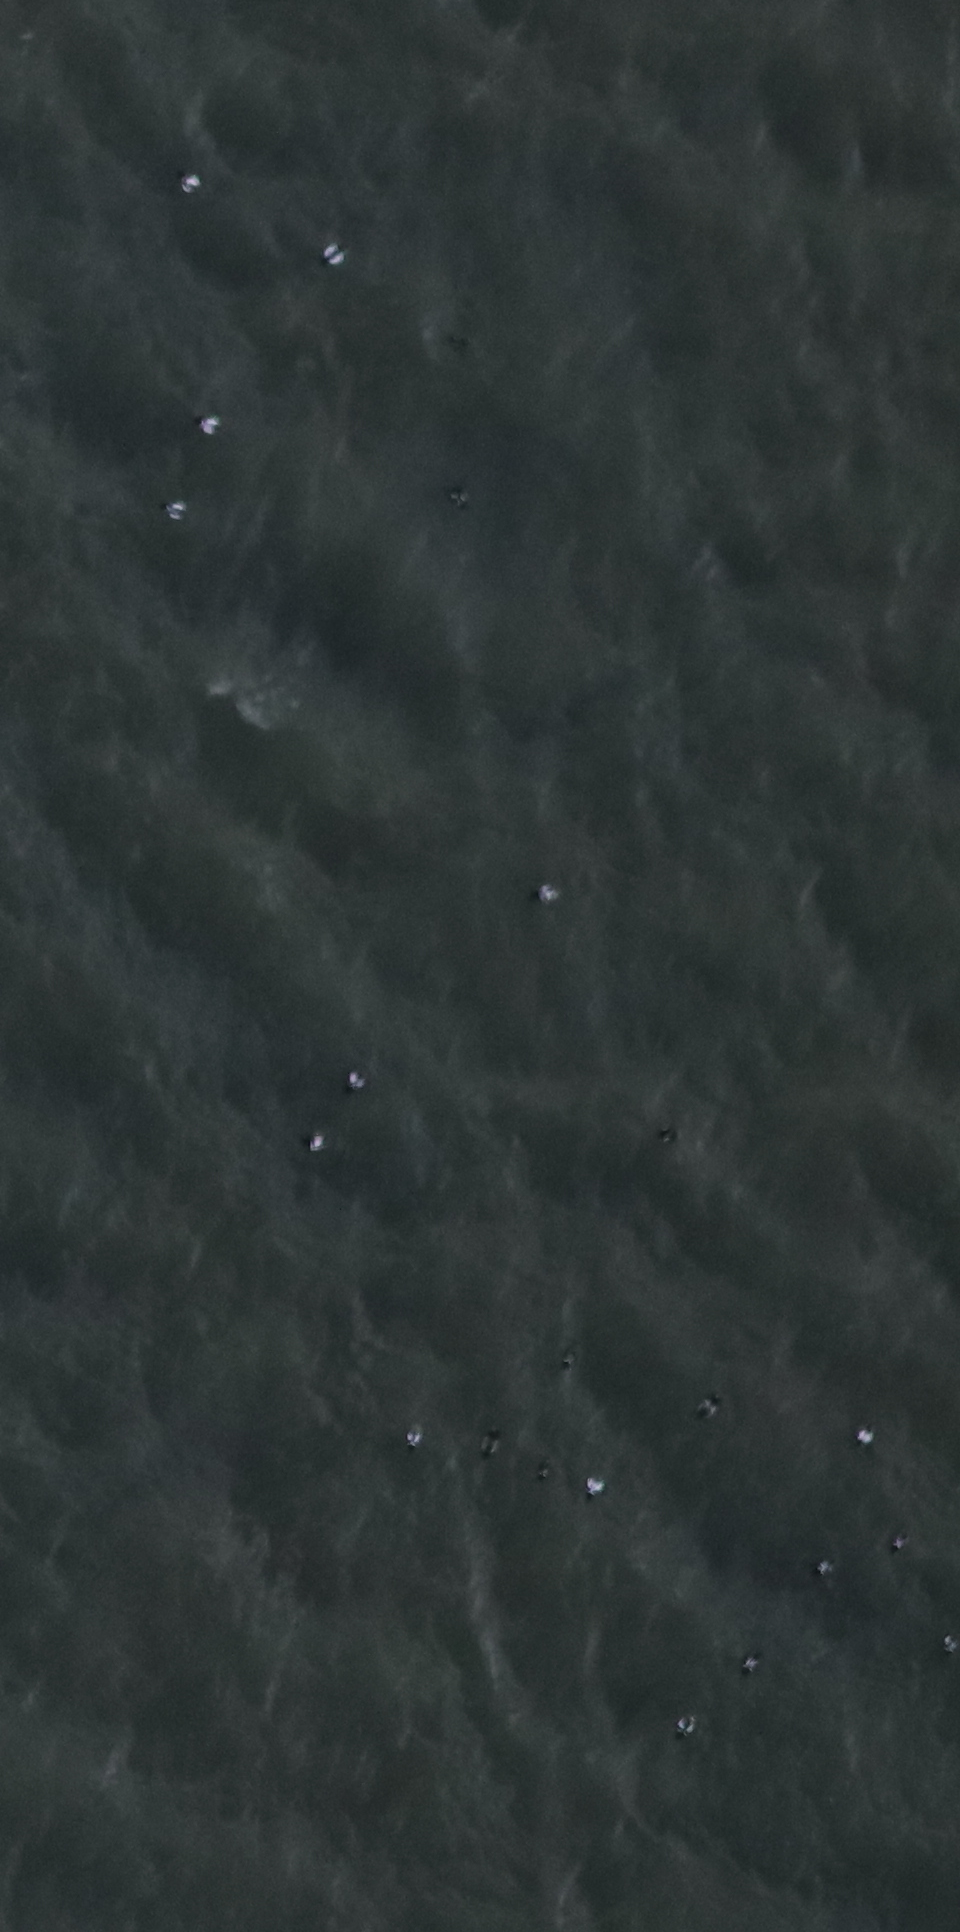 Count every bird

21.